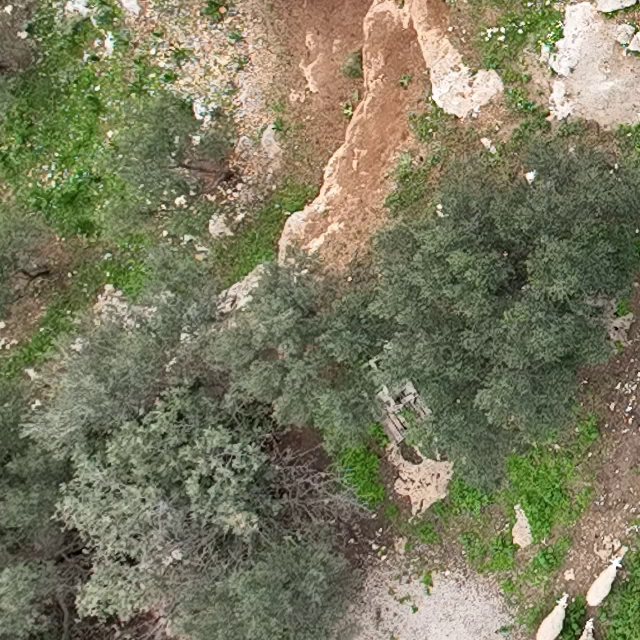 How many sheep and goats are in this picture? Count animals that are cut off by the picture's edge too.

3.